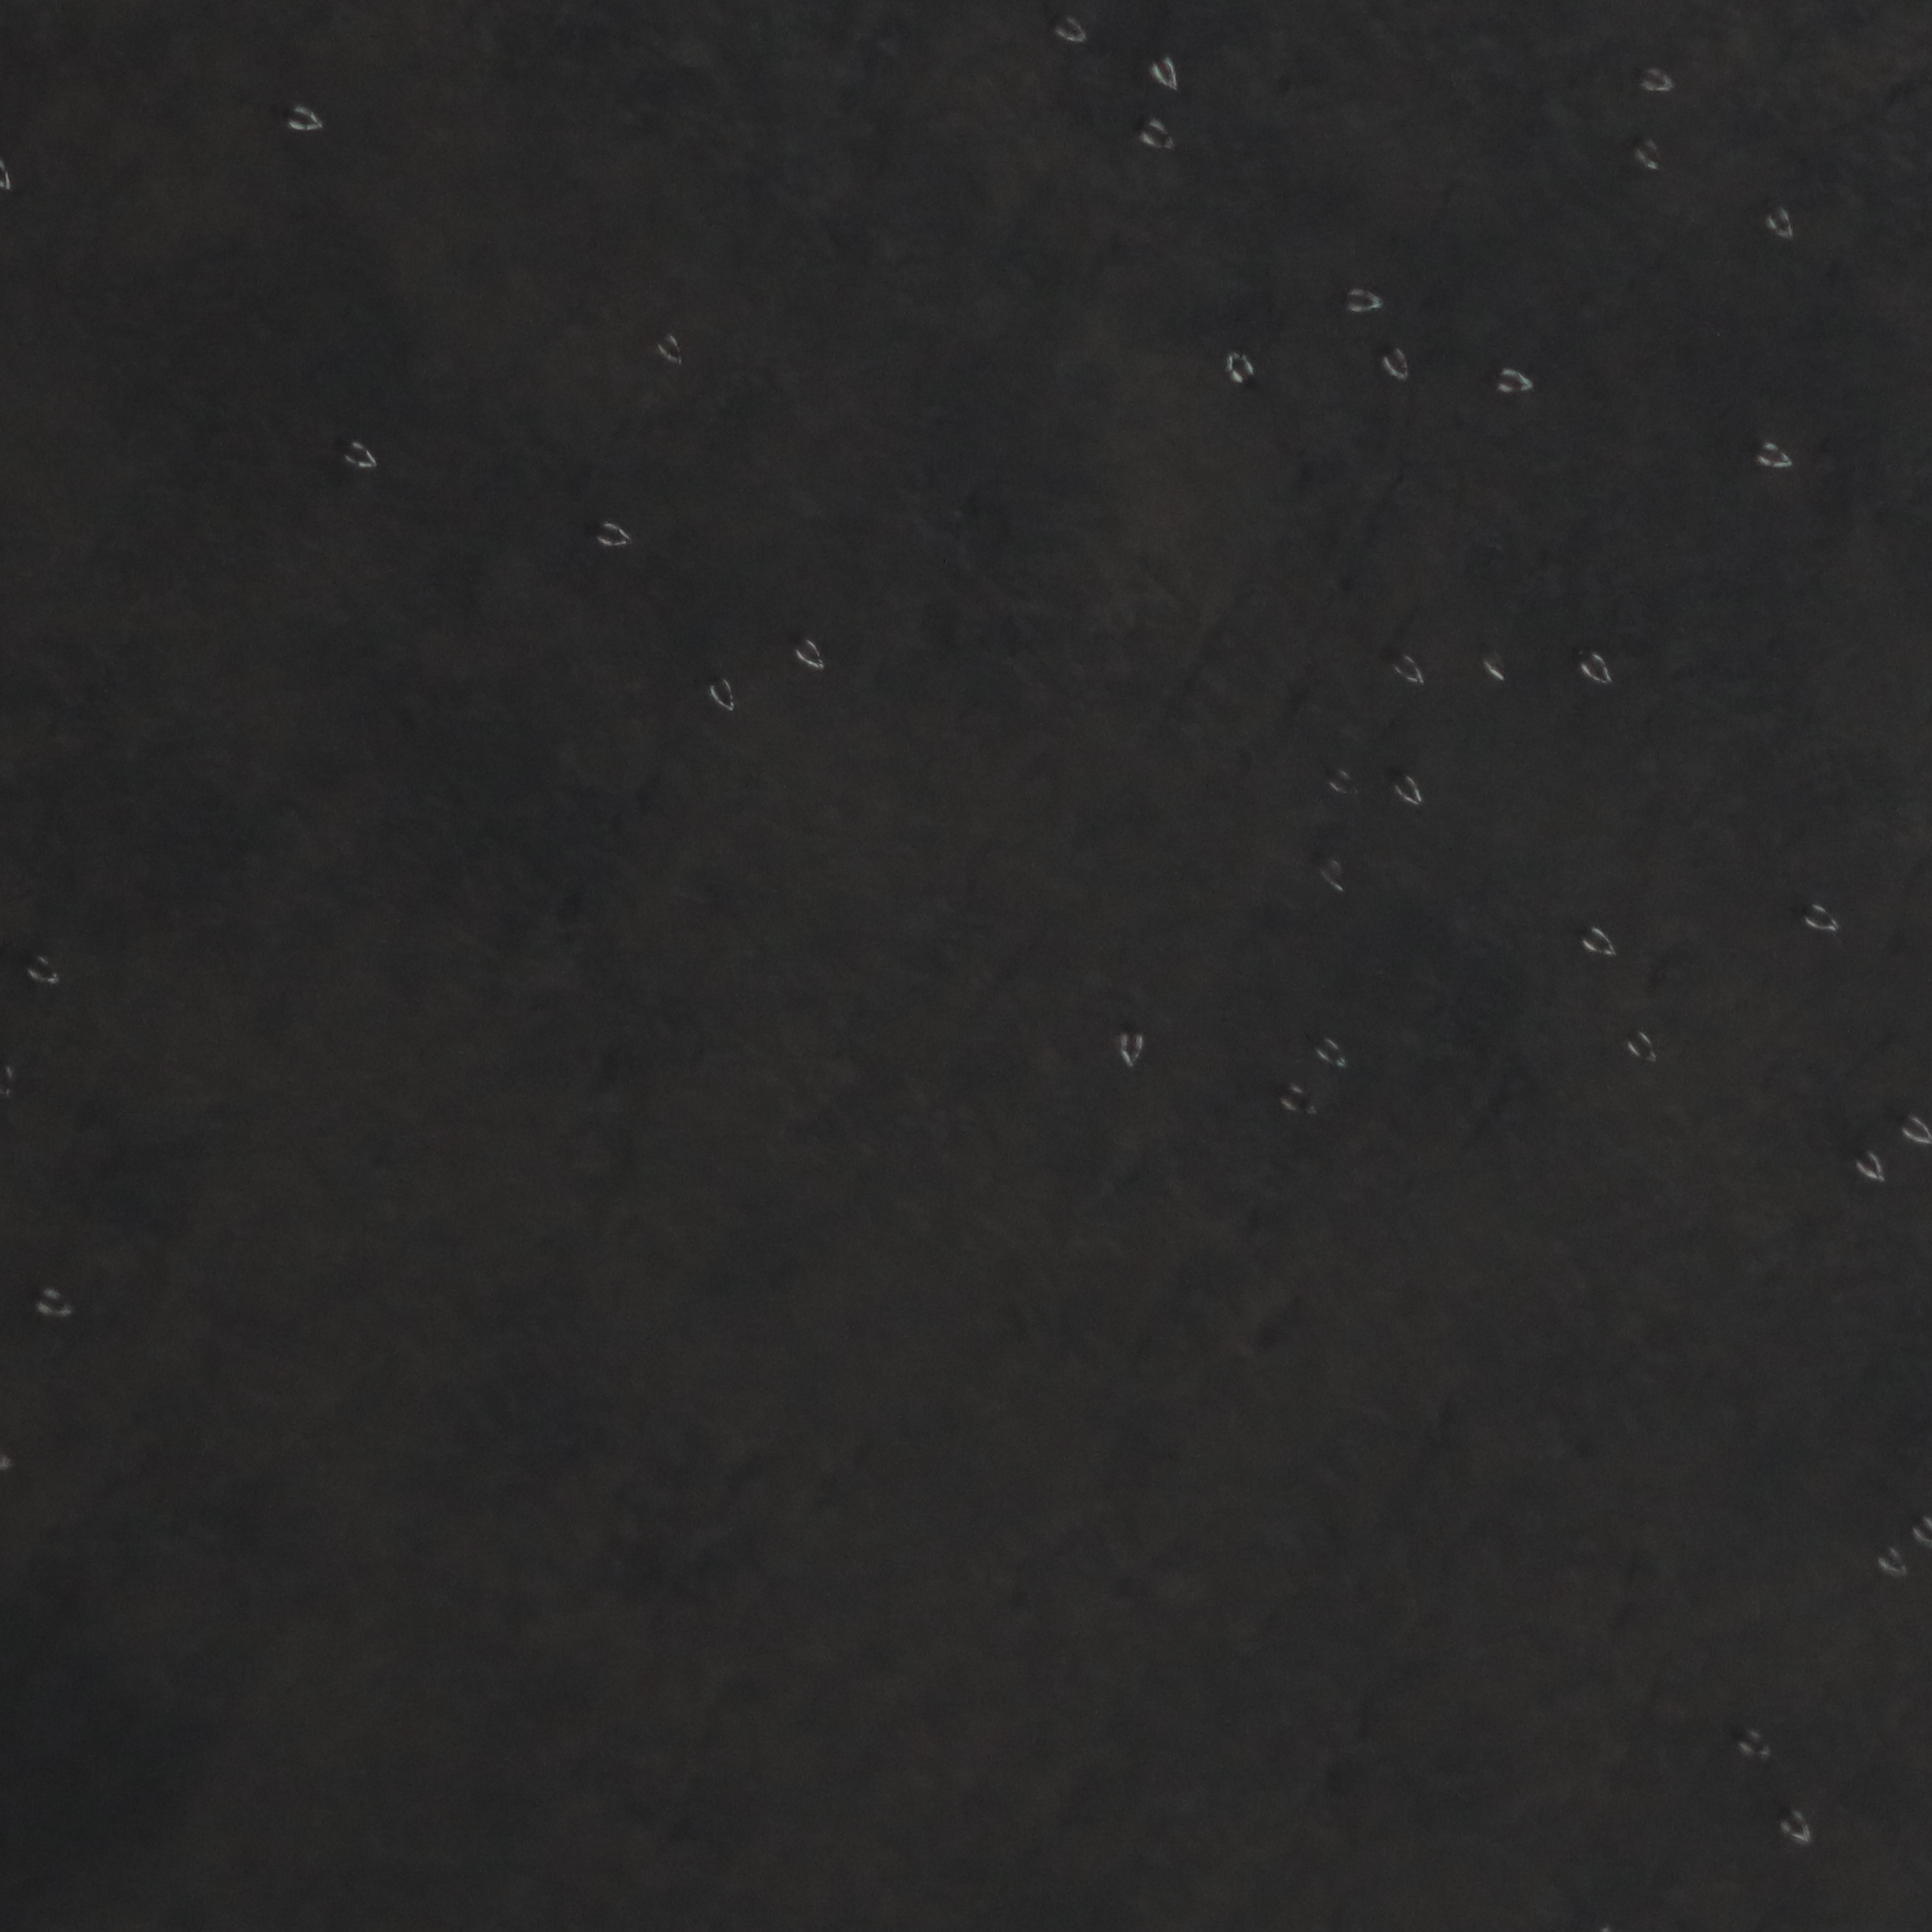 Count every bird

39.